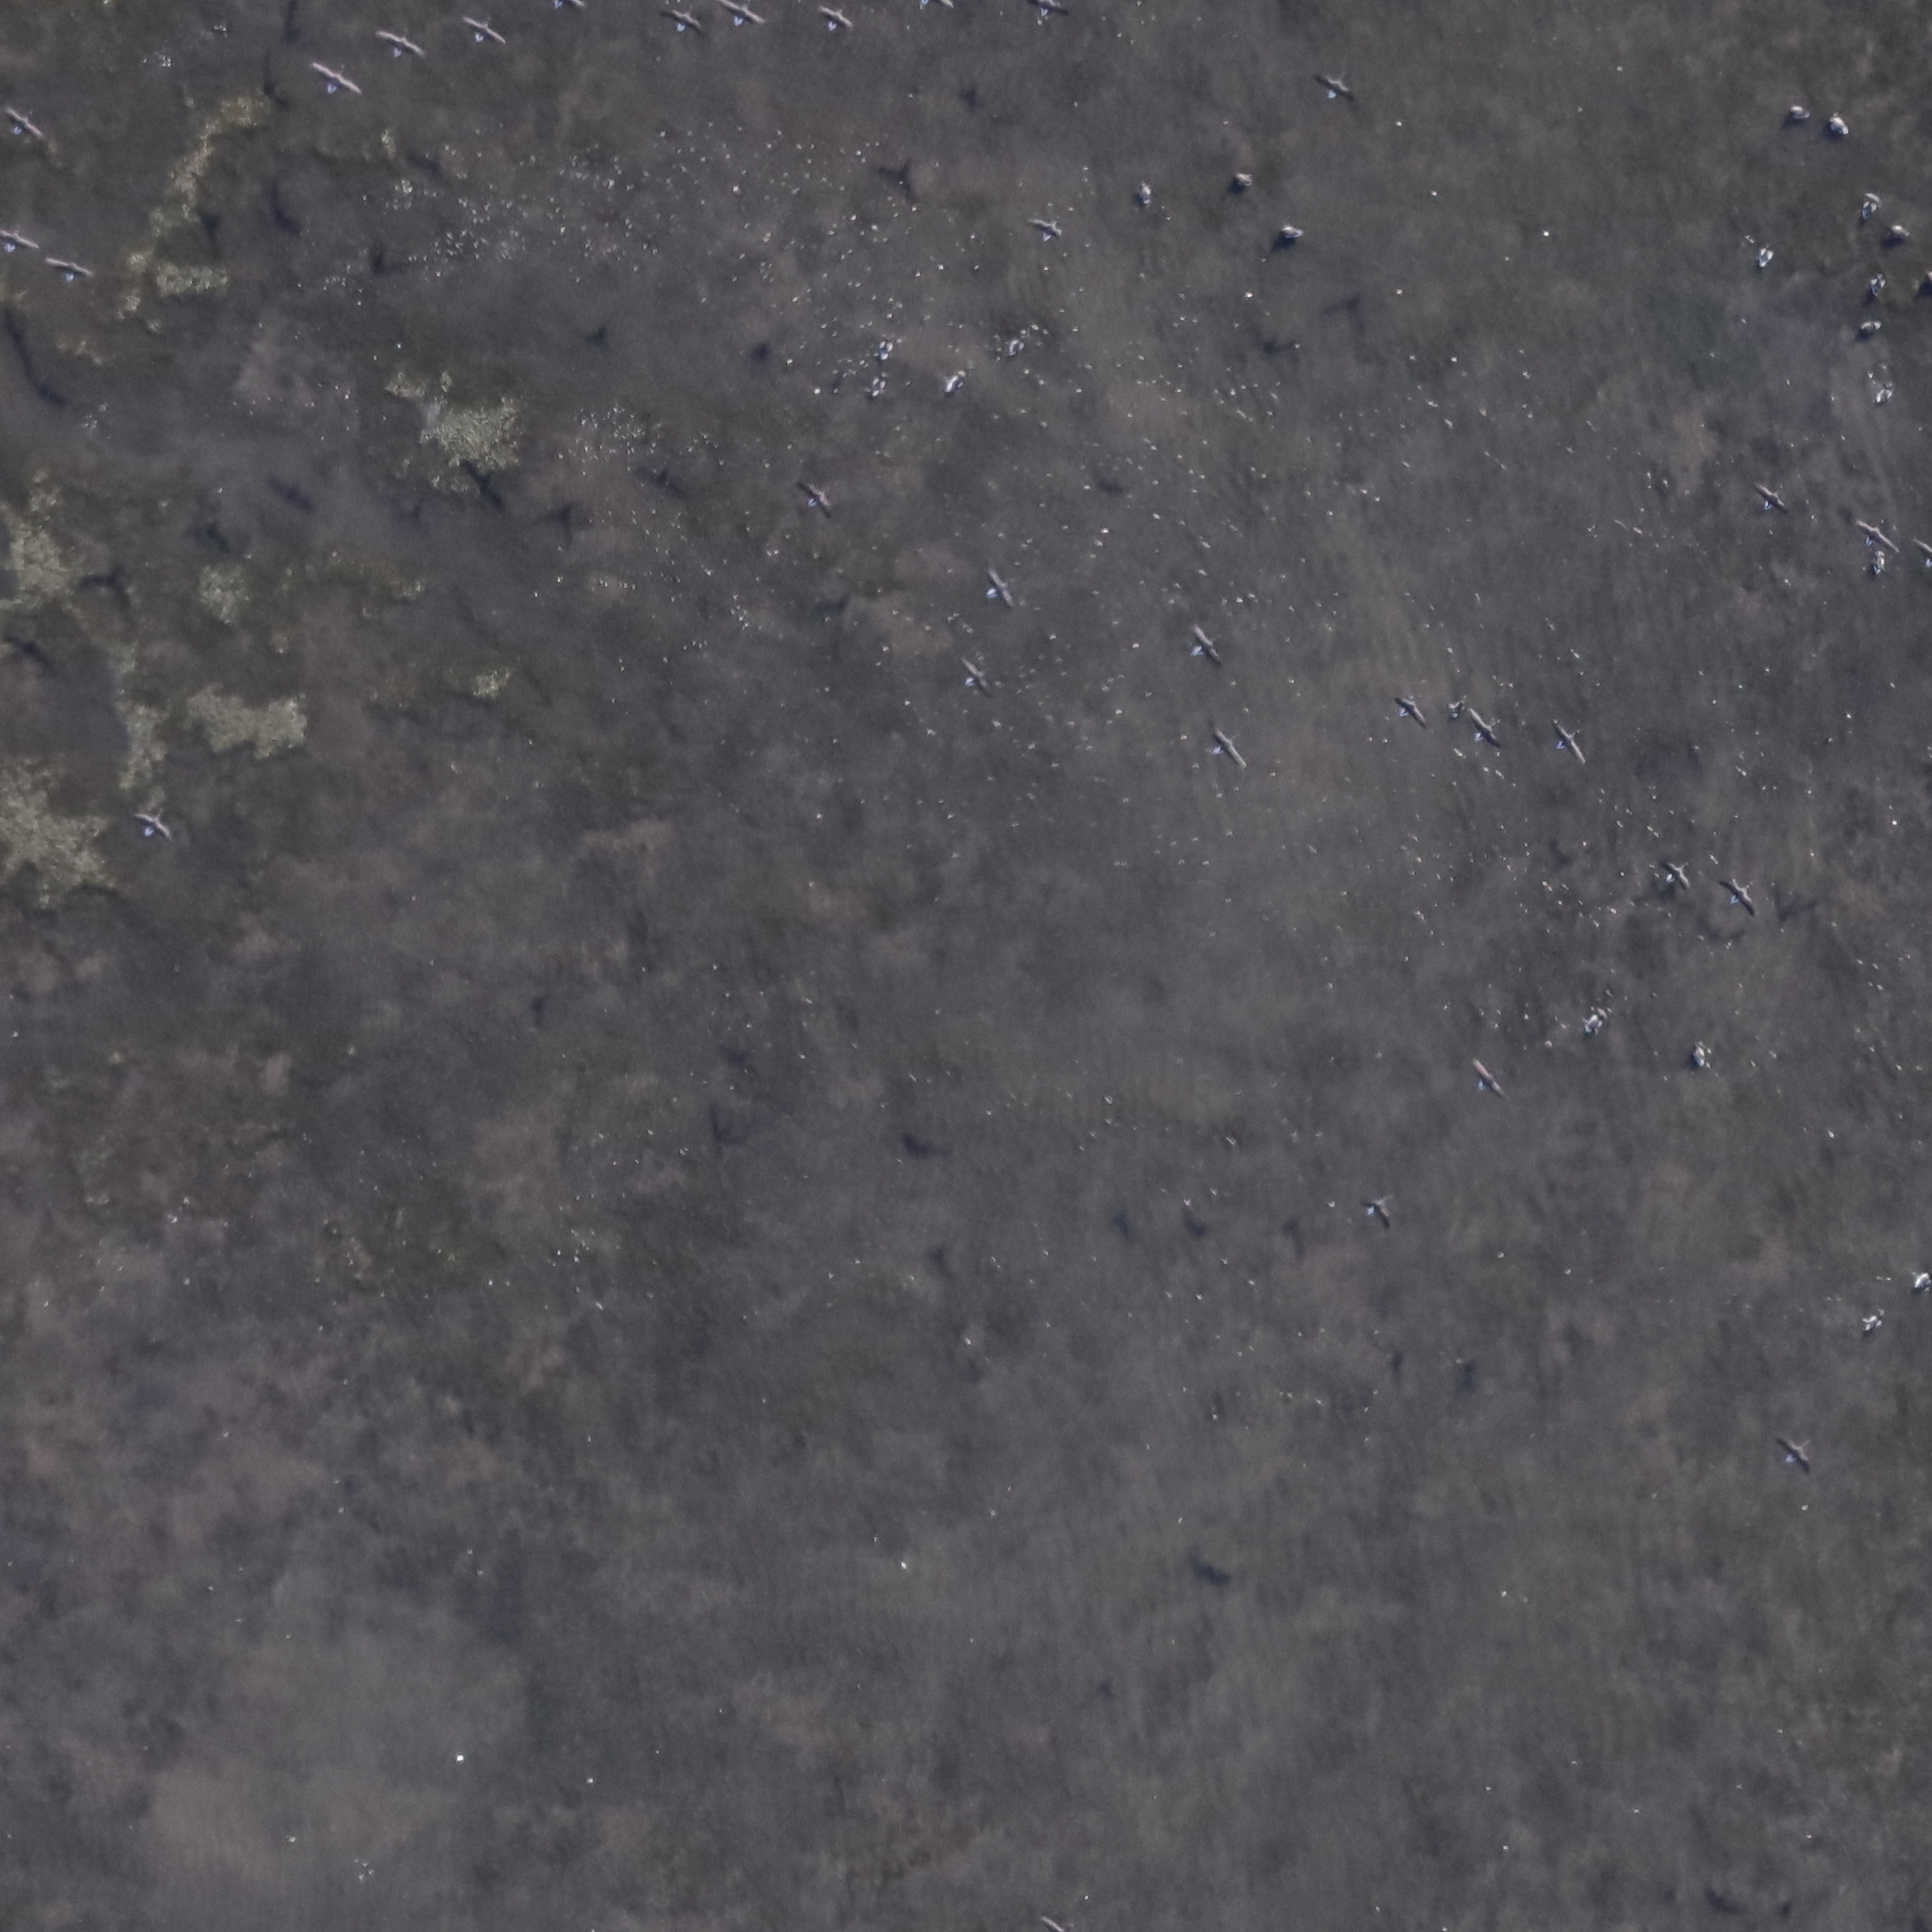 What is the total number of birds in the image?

49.